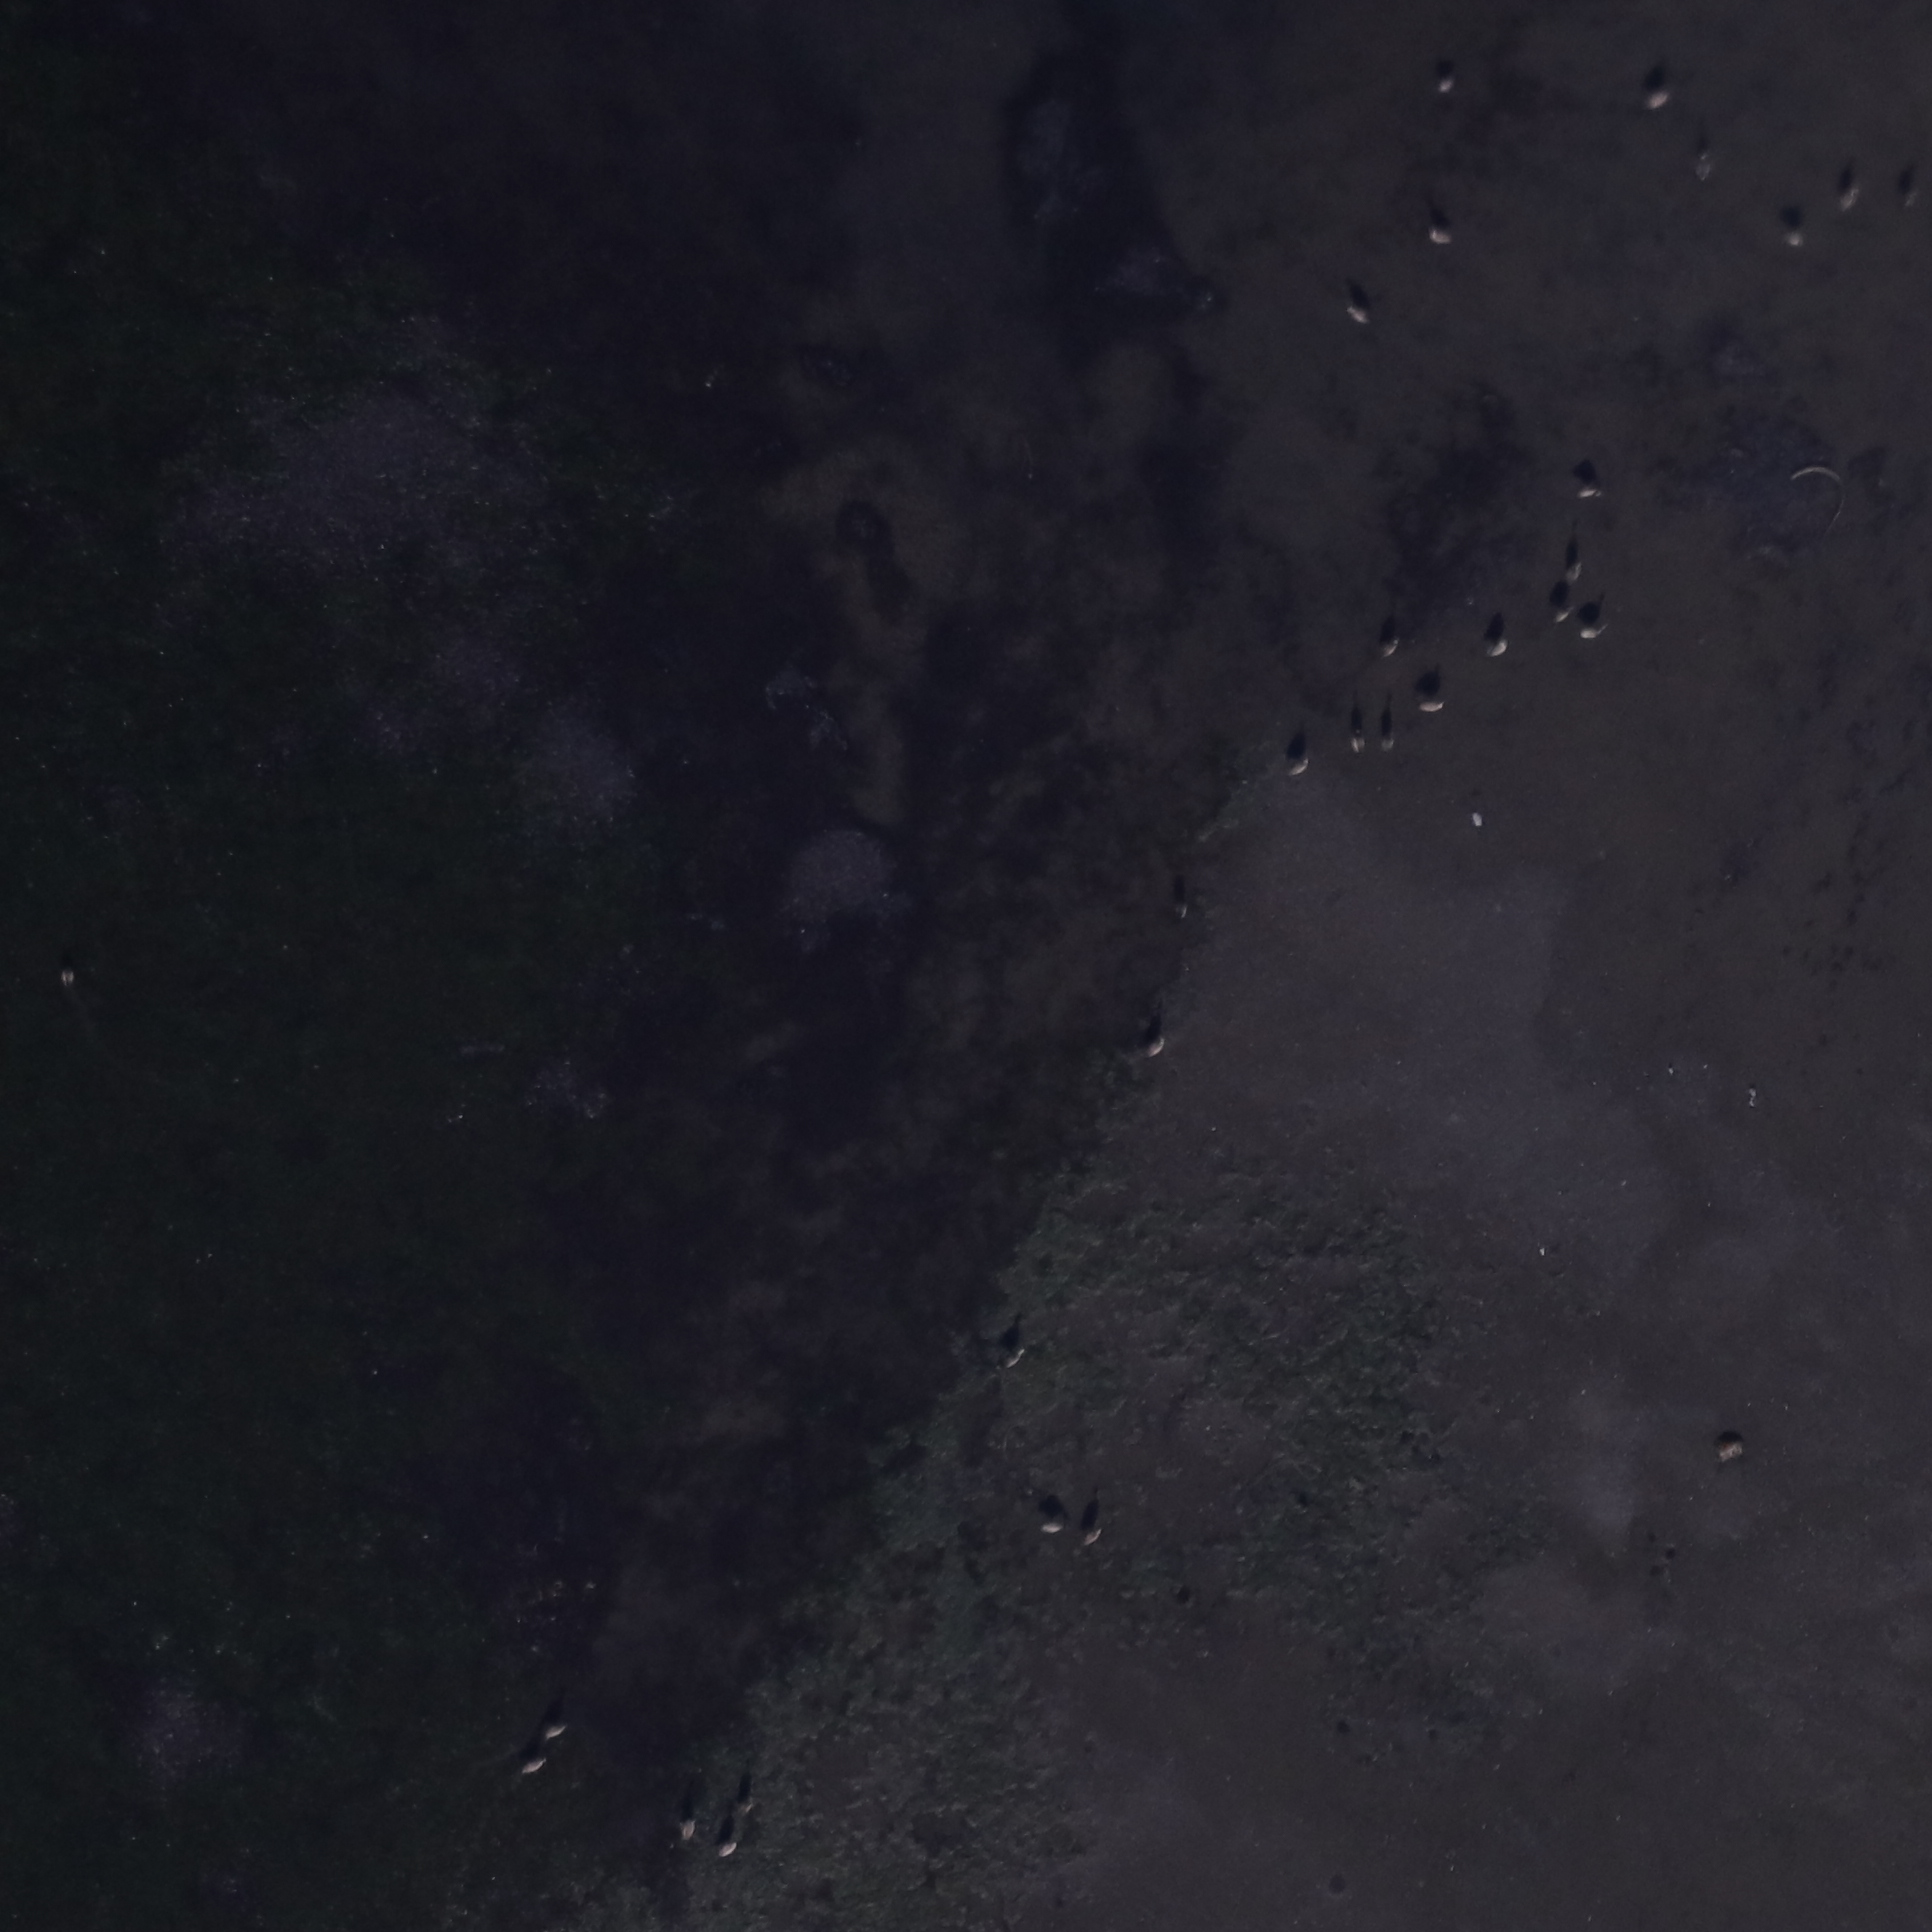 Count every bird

29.